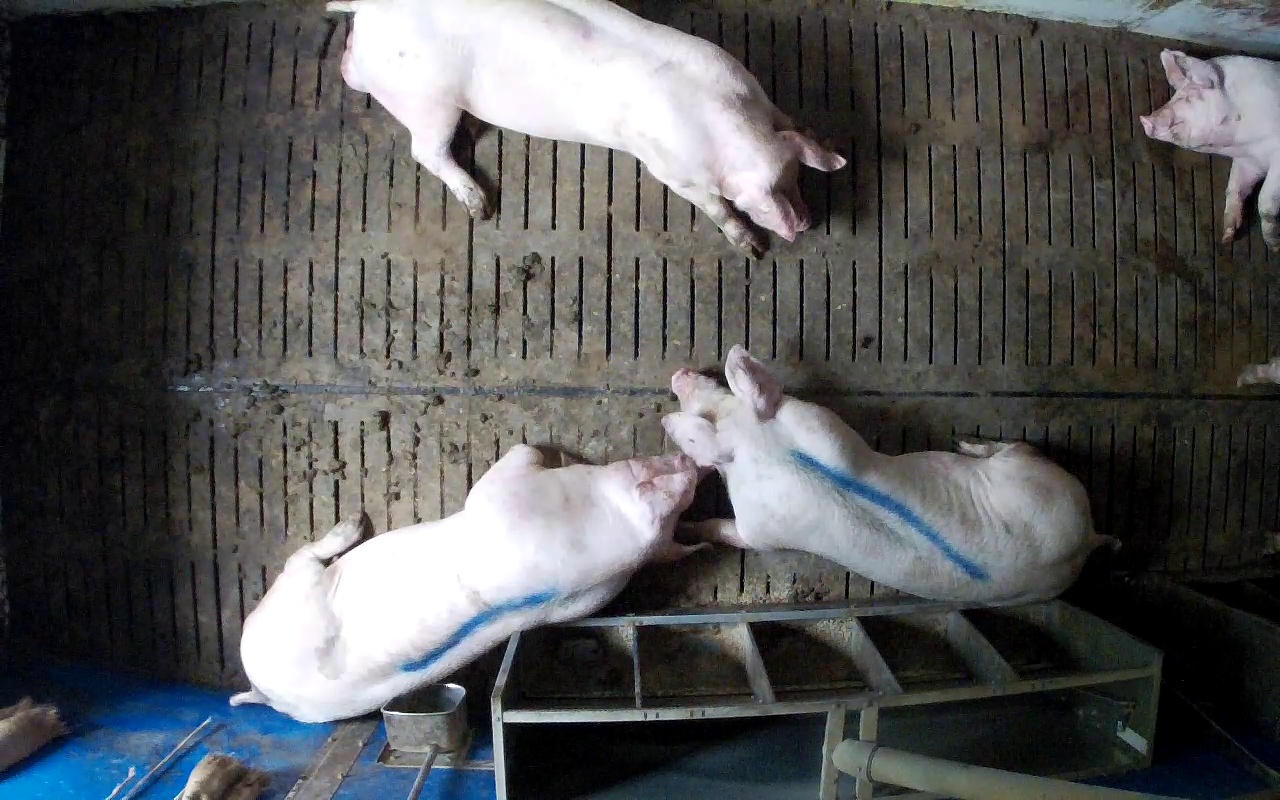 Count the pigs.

4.